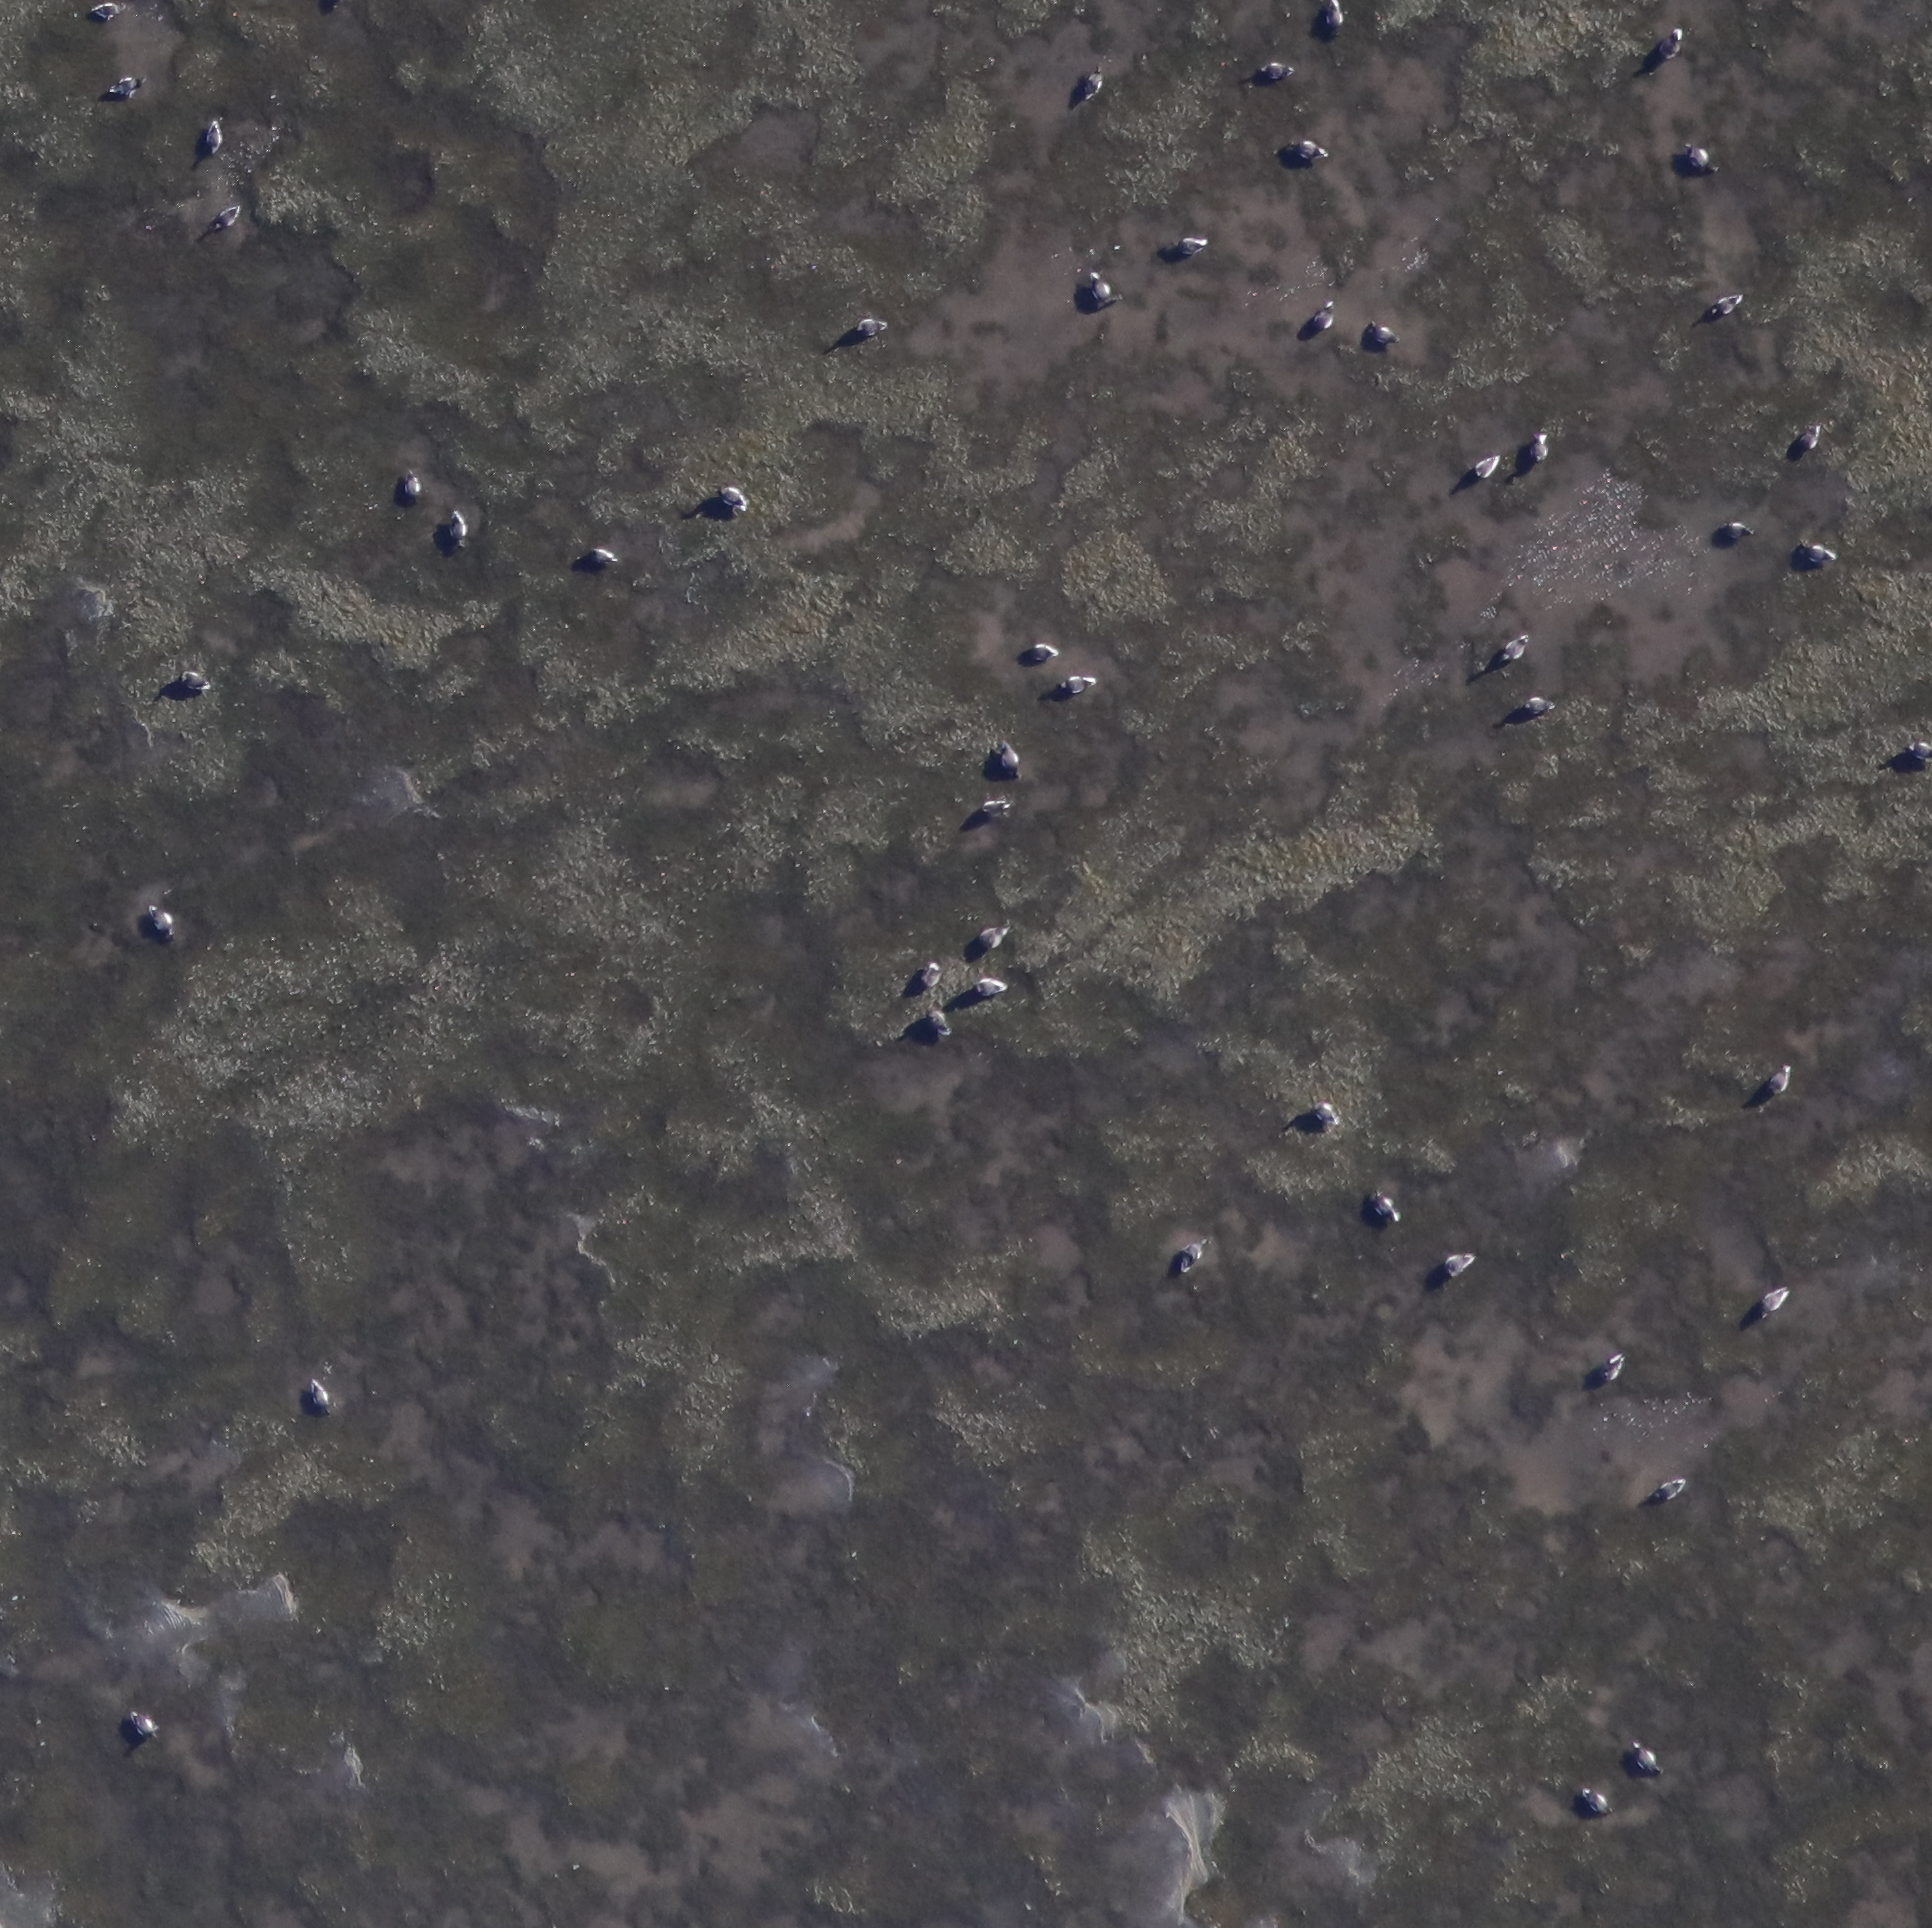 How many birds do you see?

50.